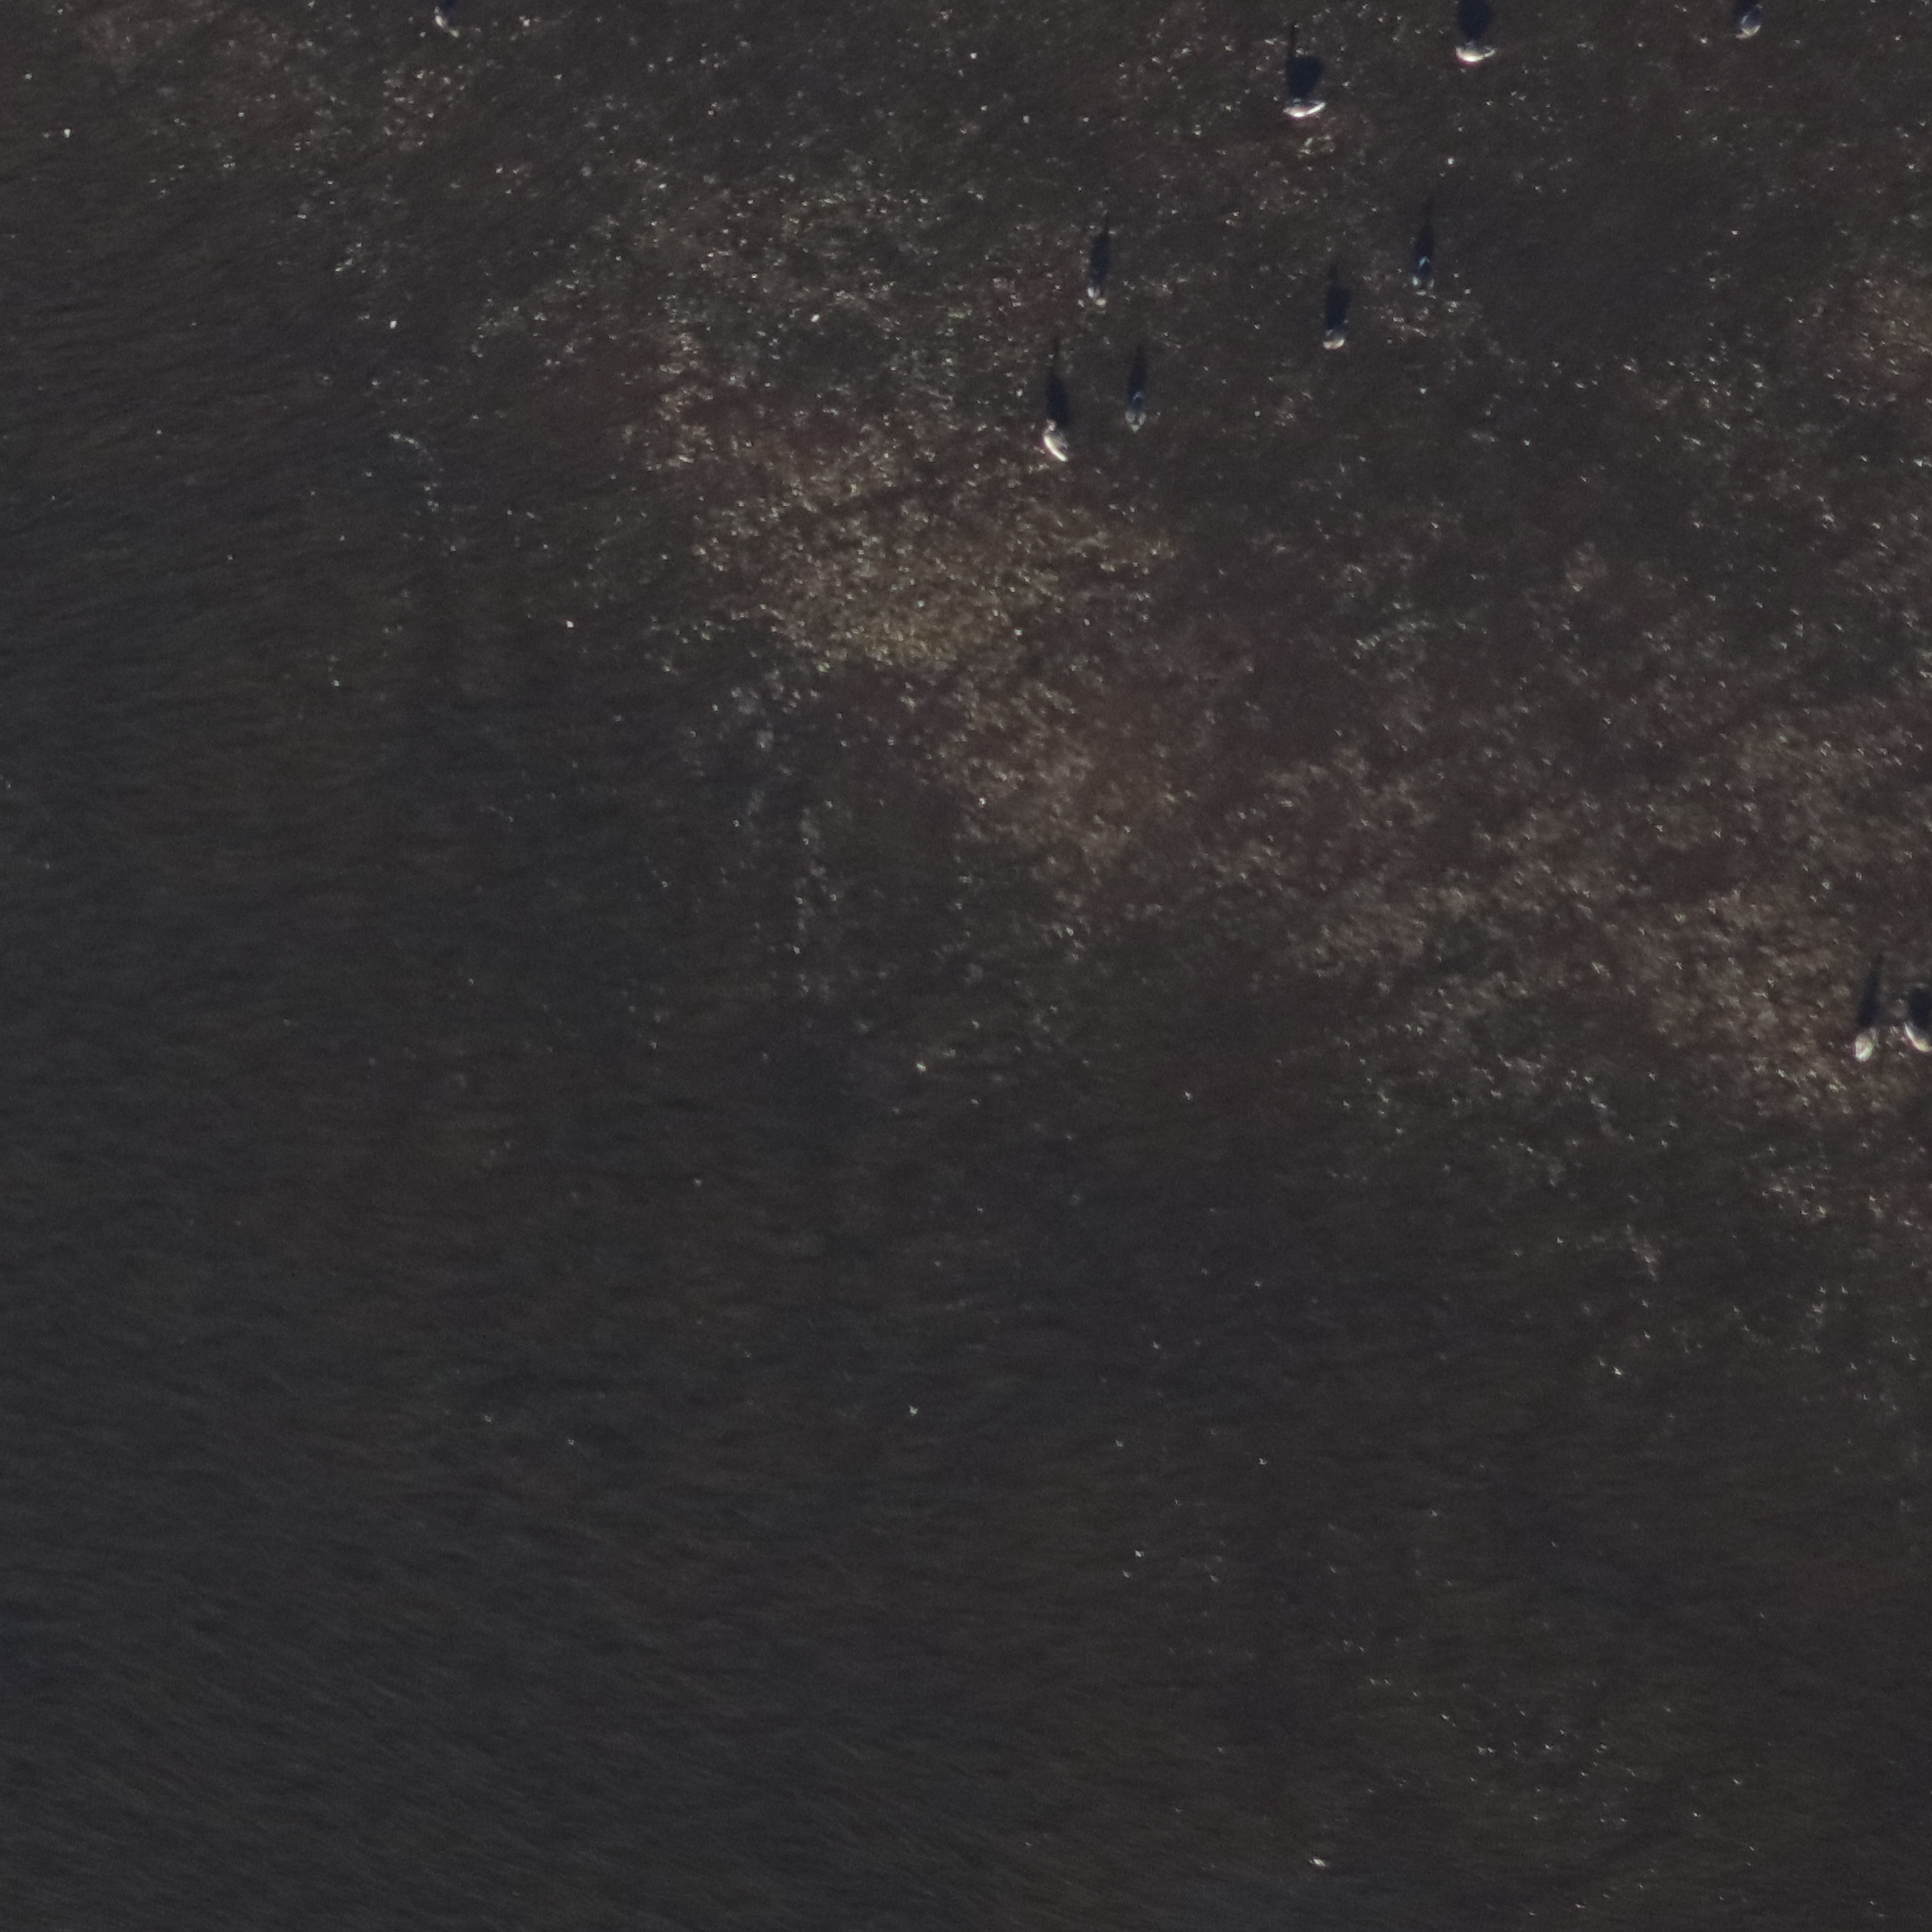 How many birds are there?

11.